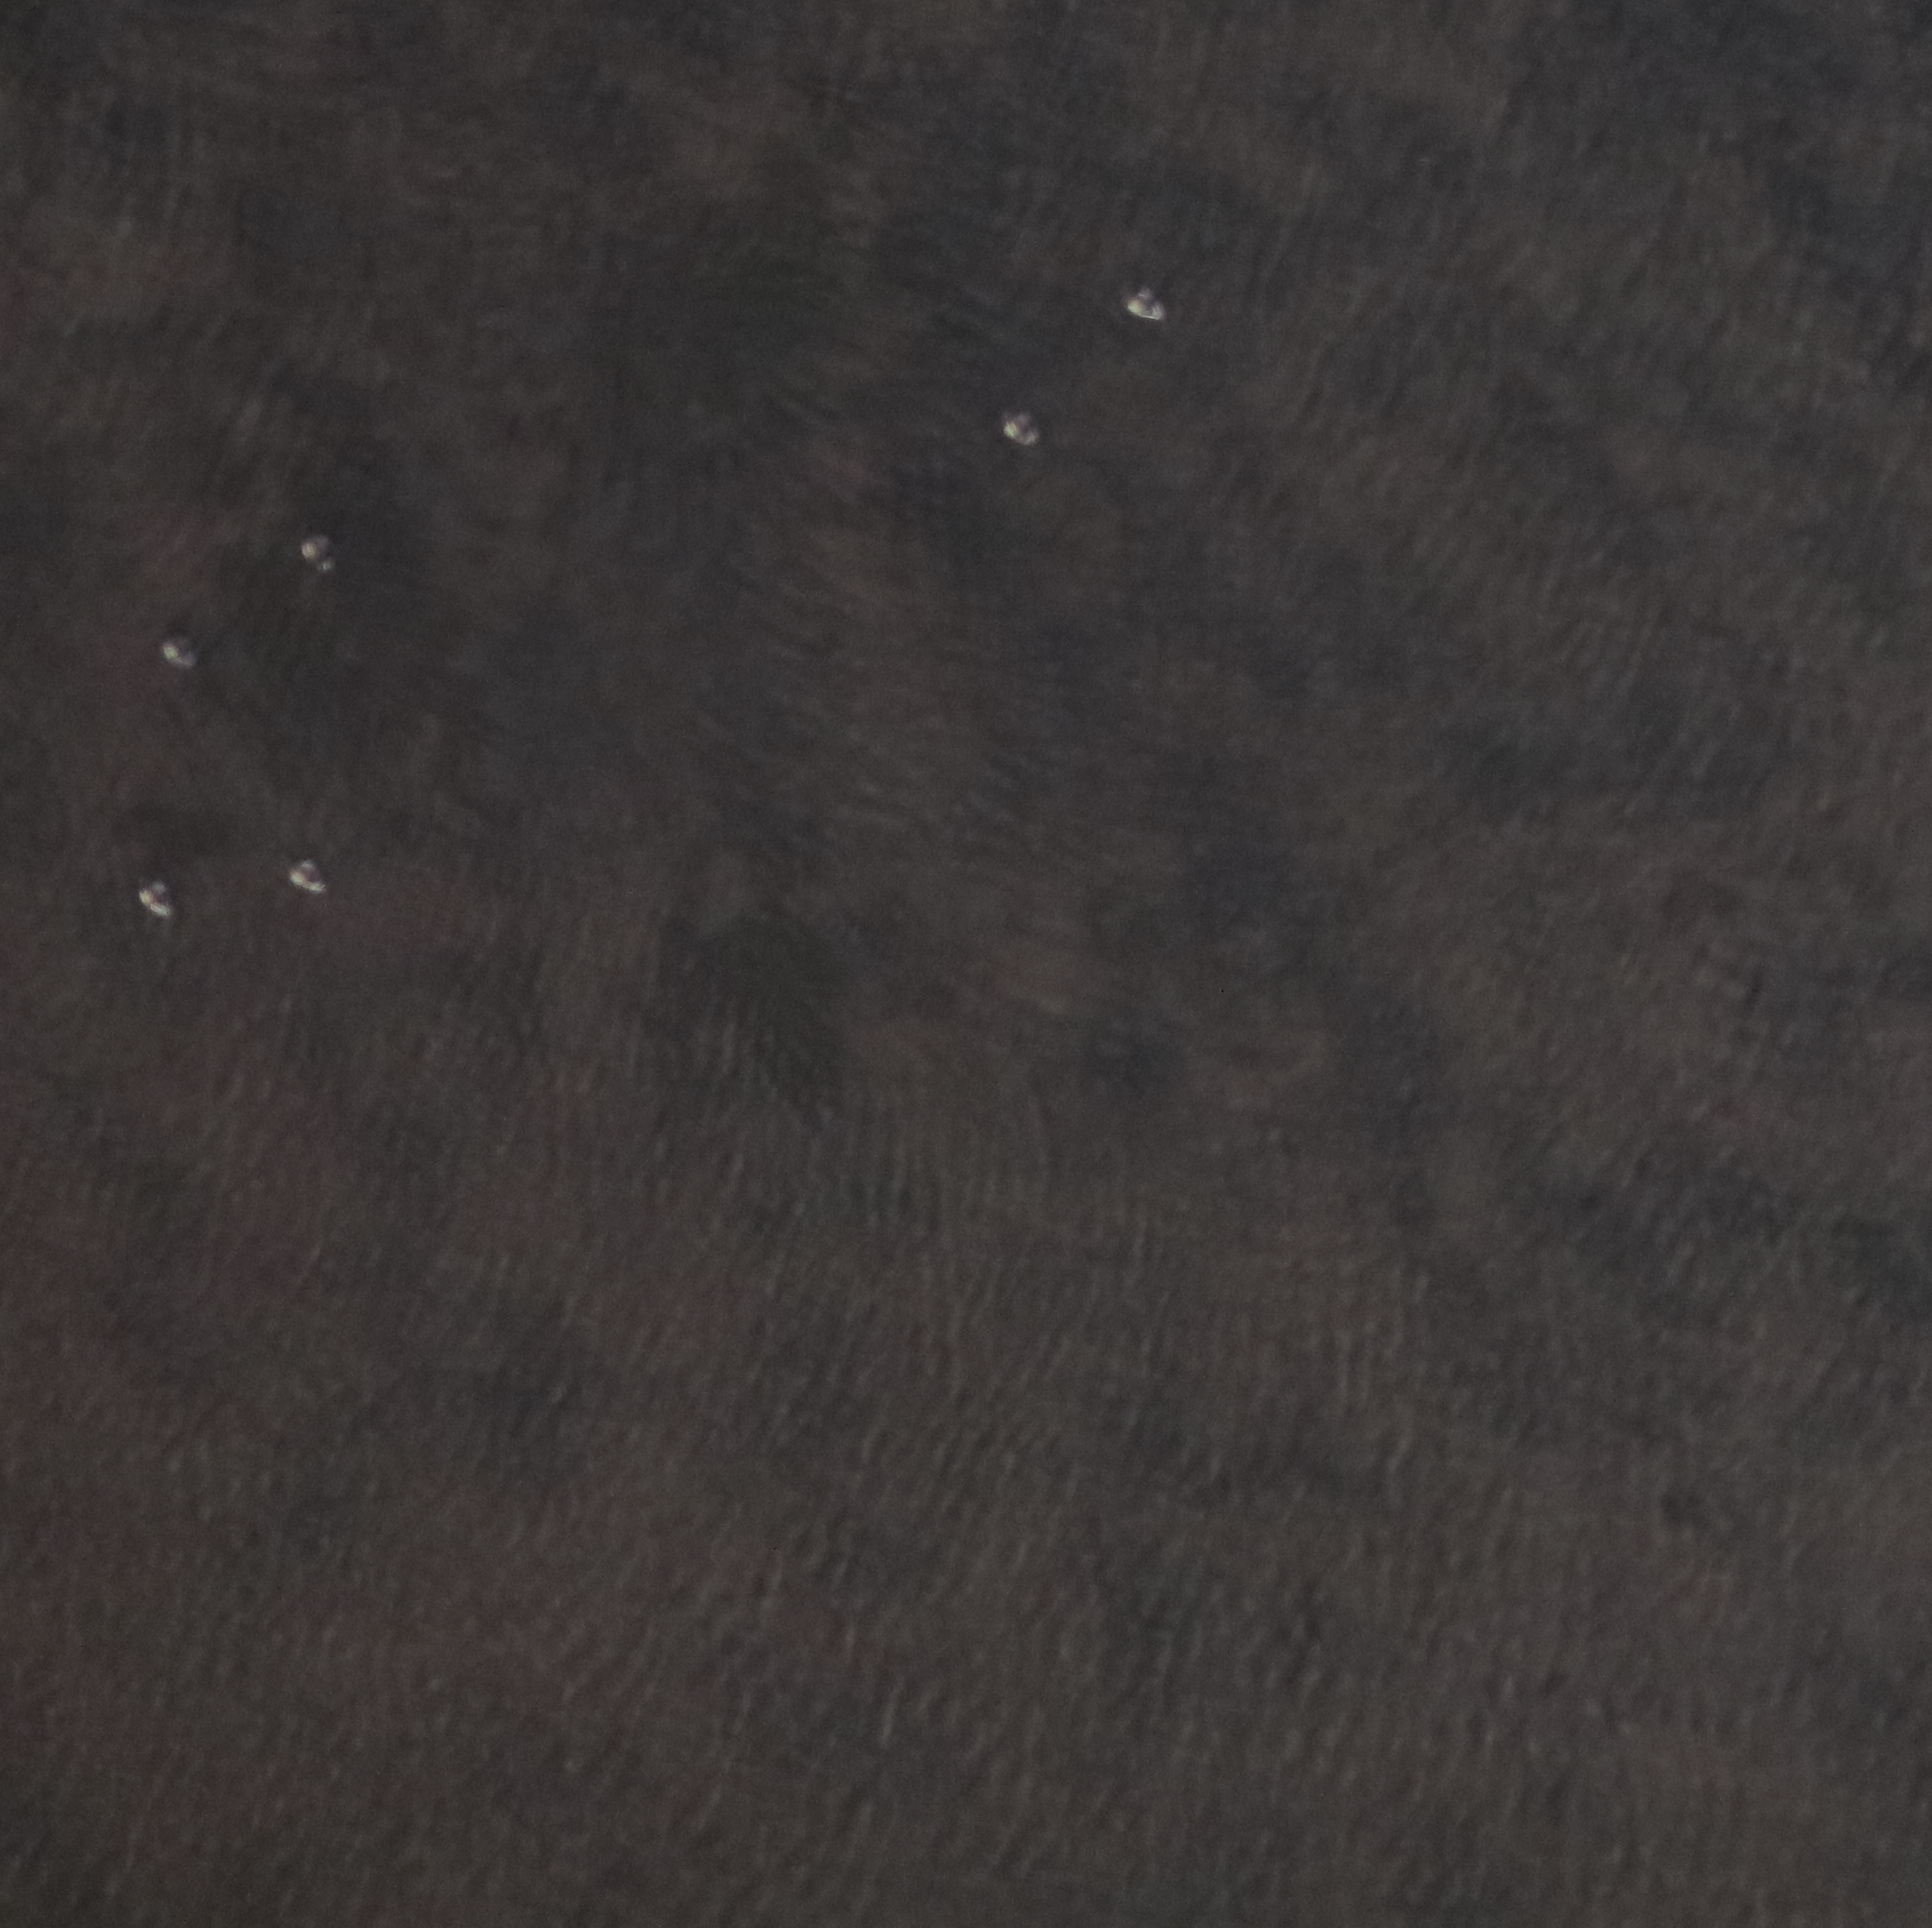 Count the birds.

6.